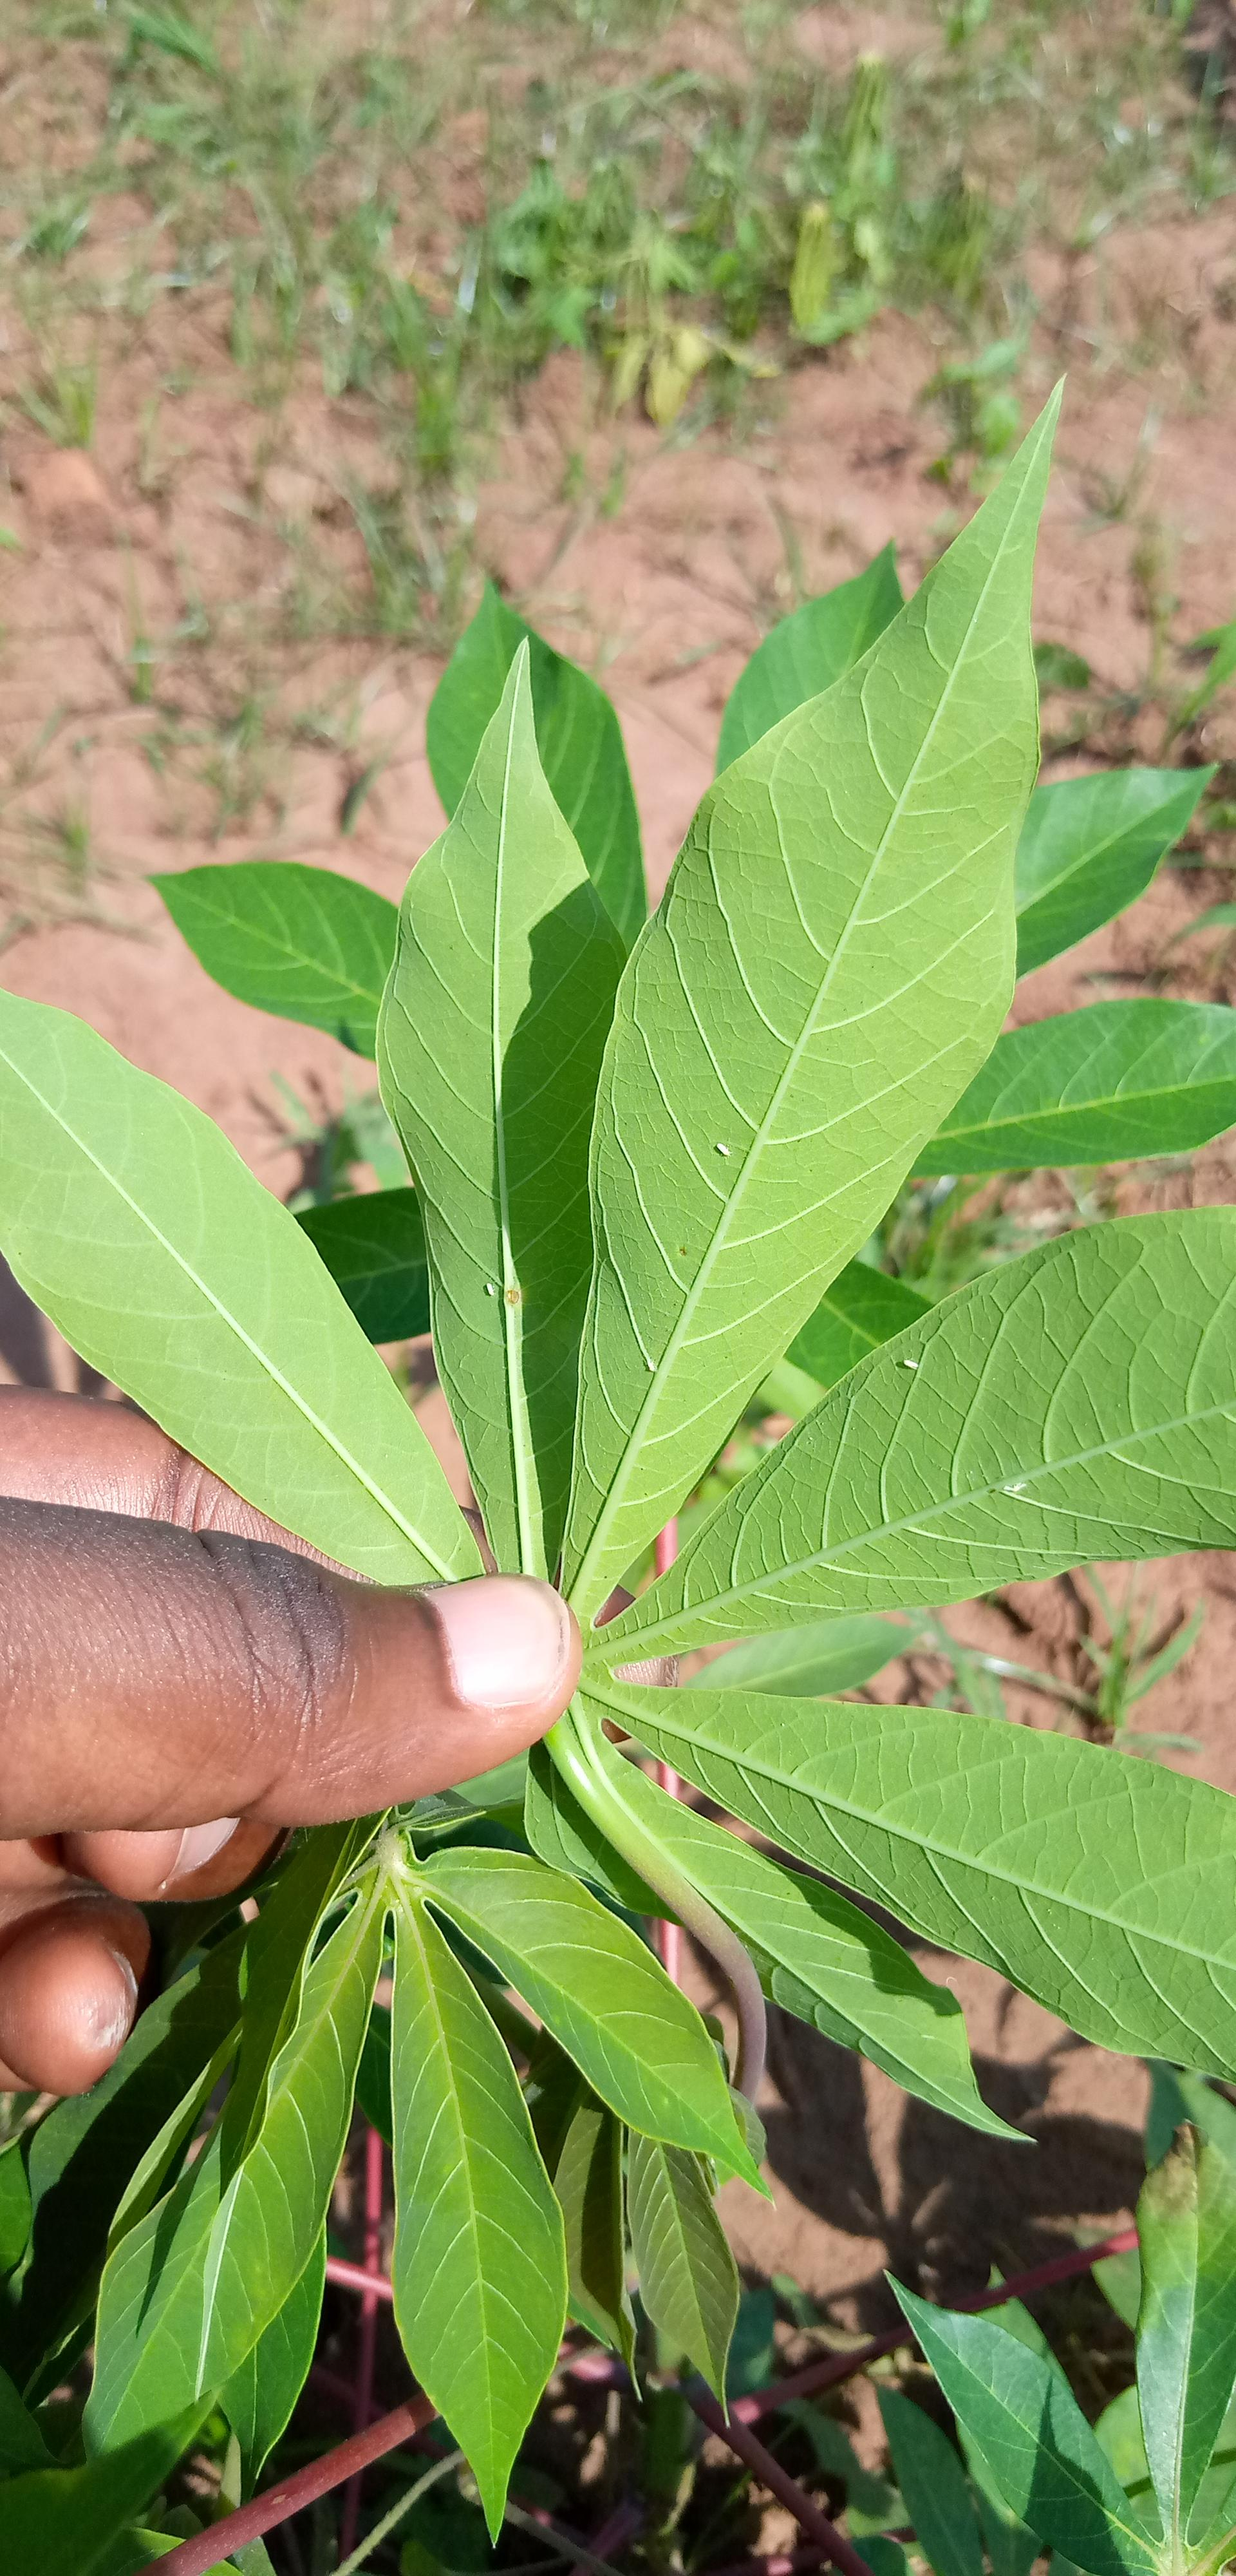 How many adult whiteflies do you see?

4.